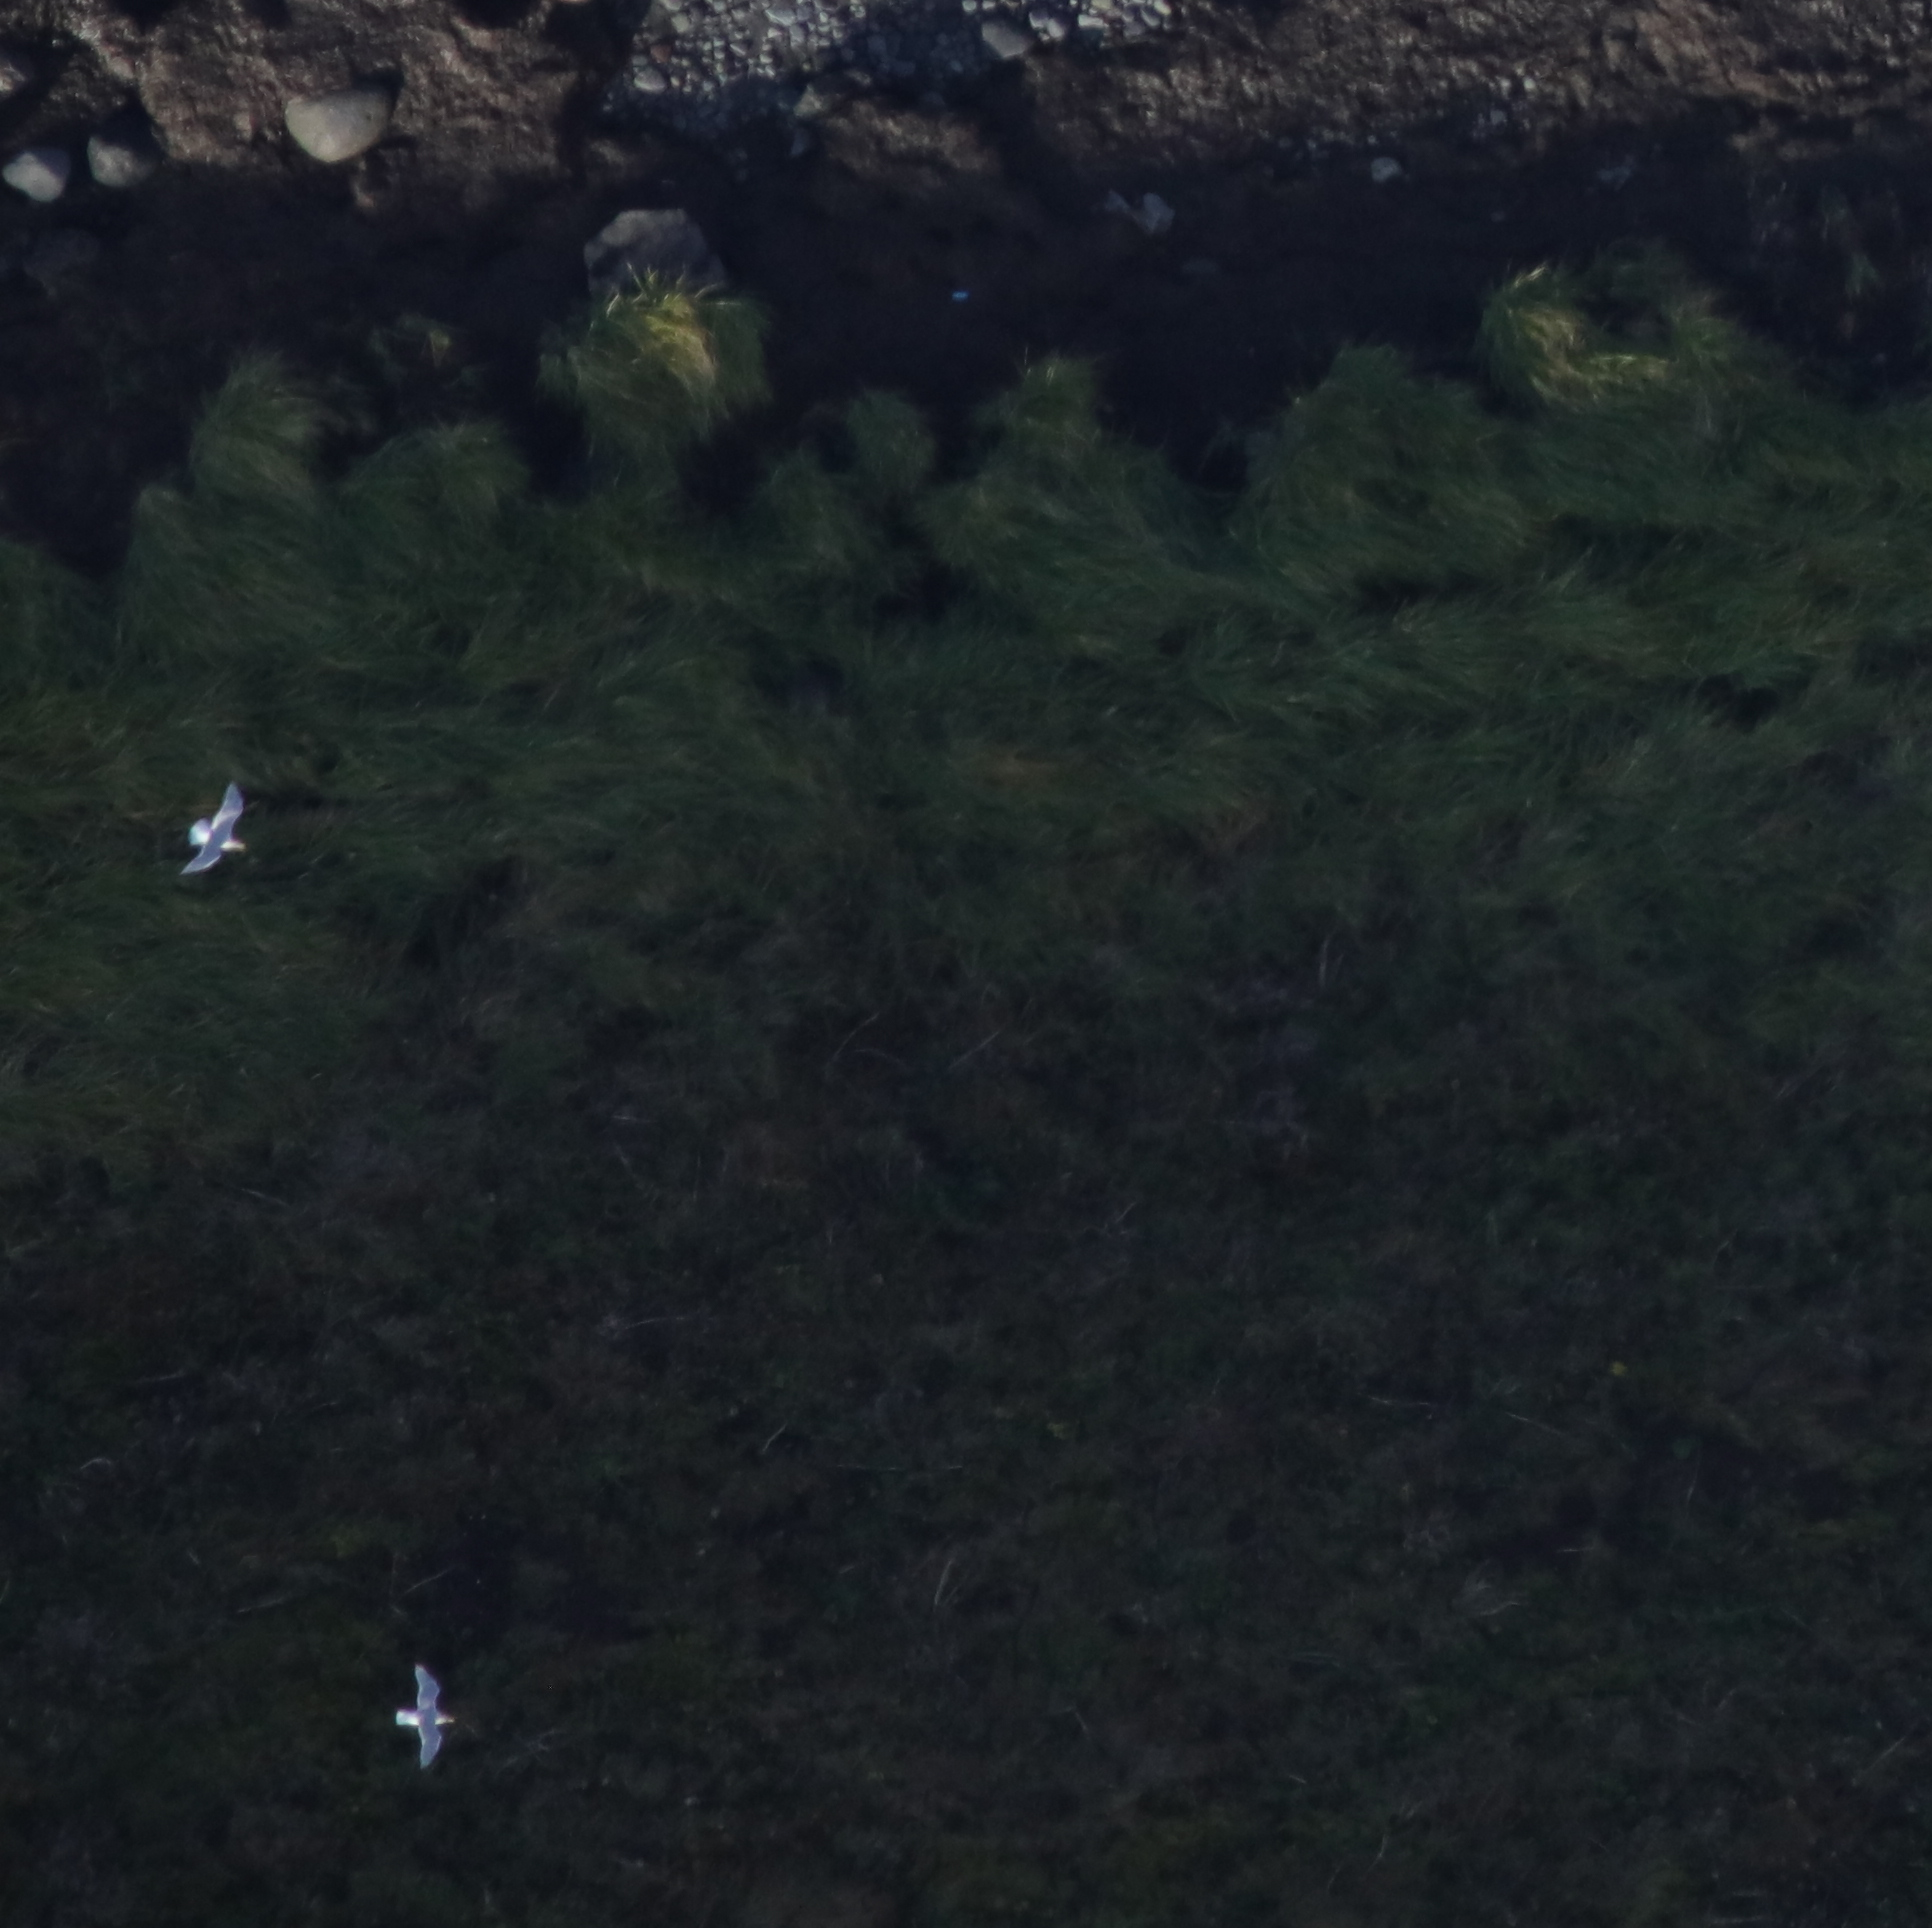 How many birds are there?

2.